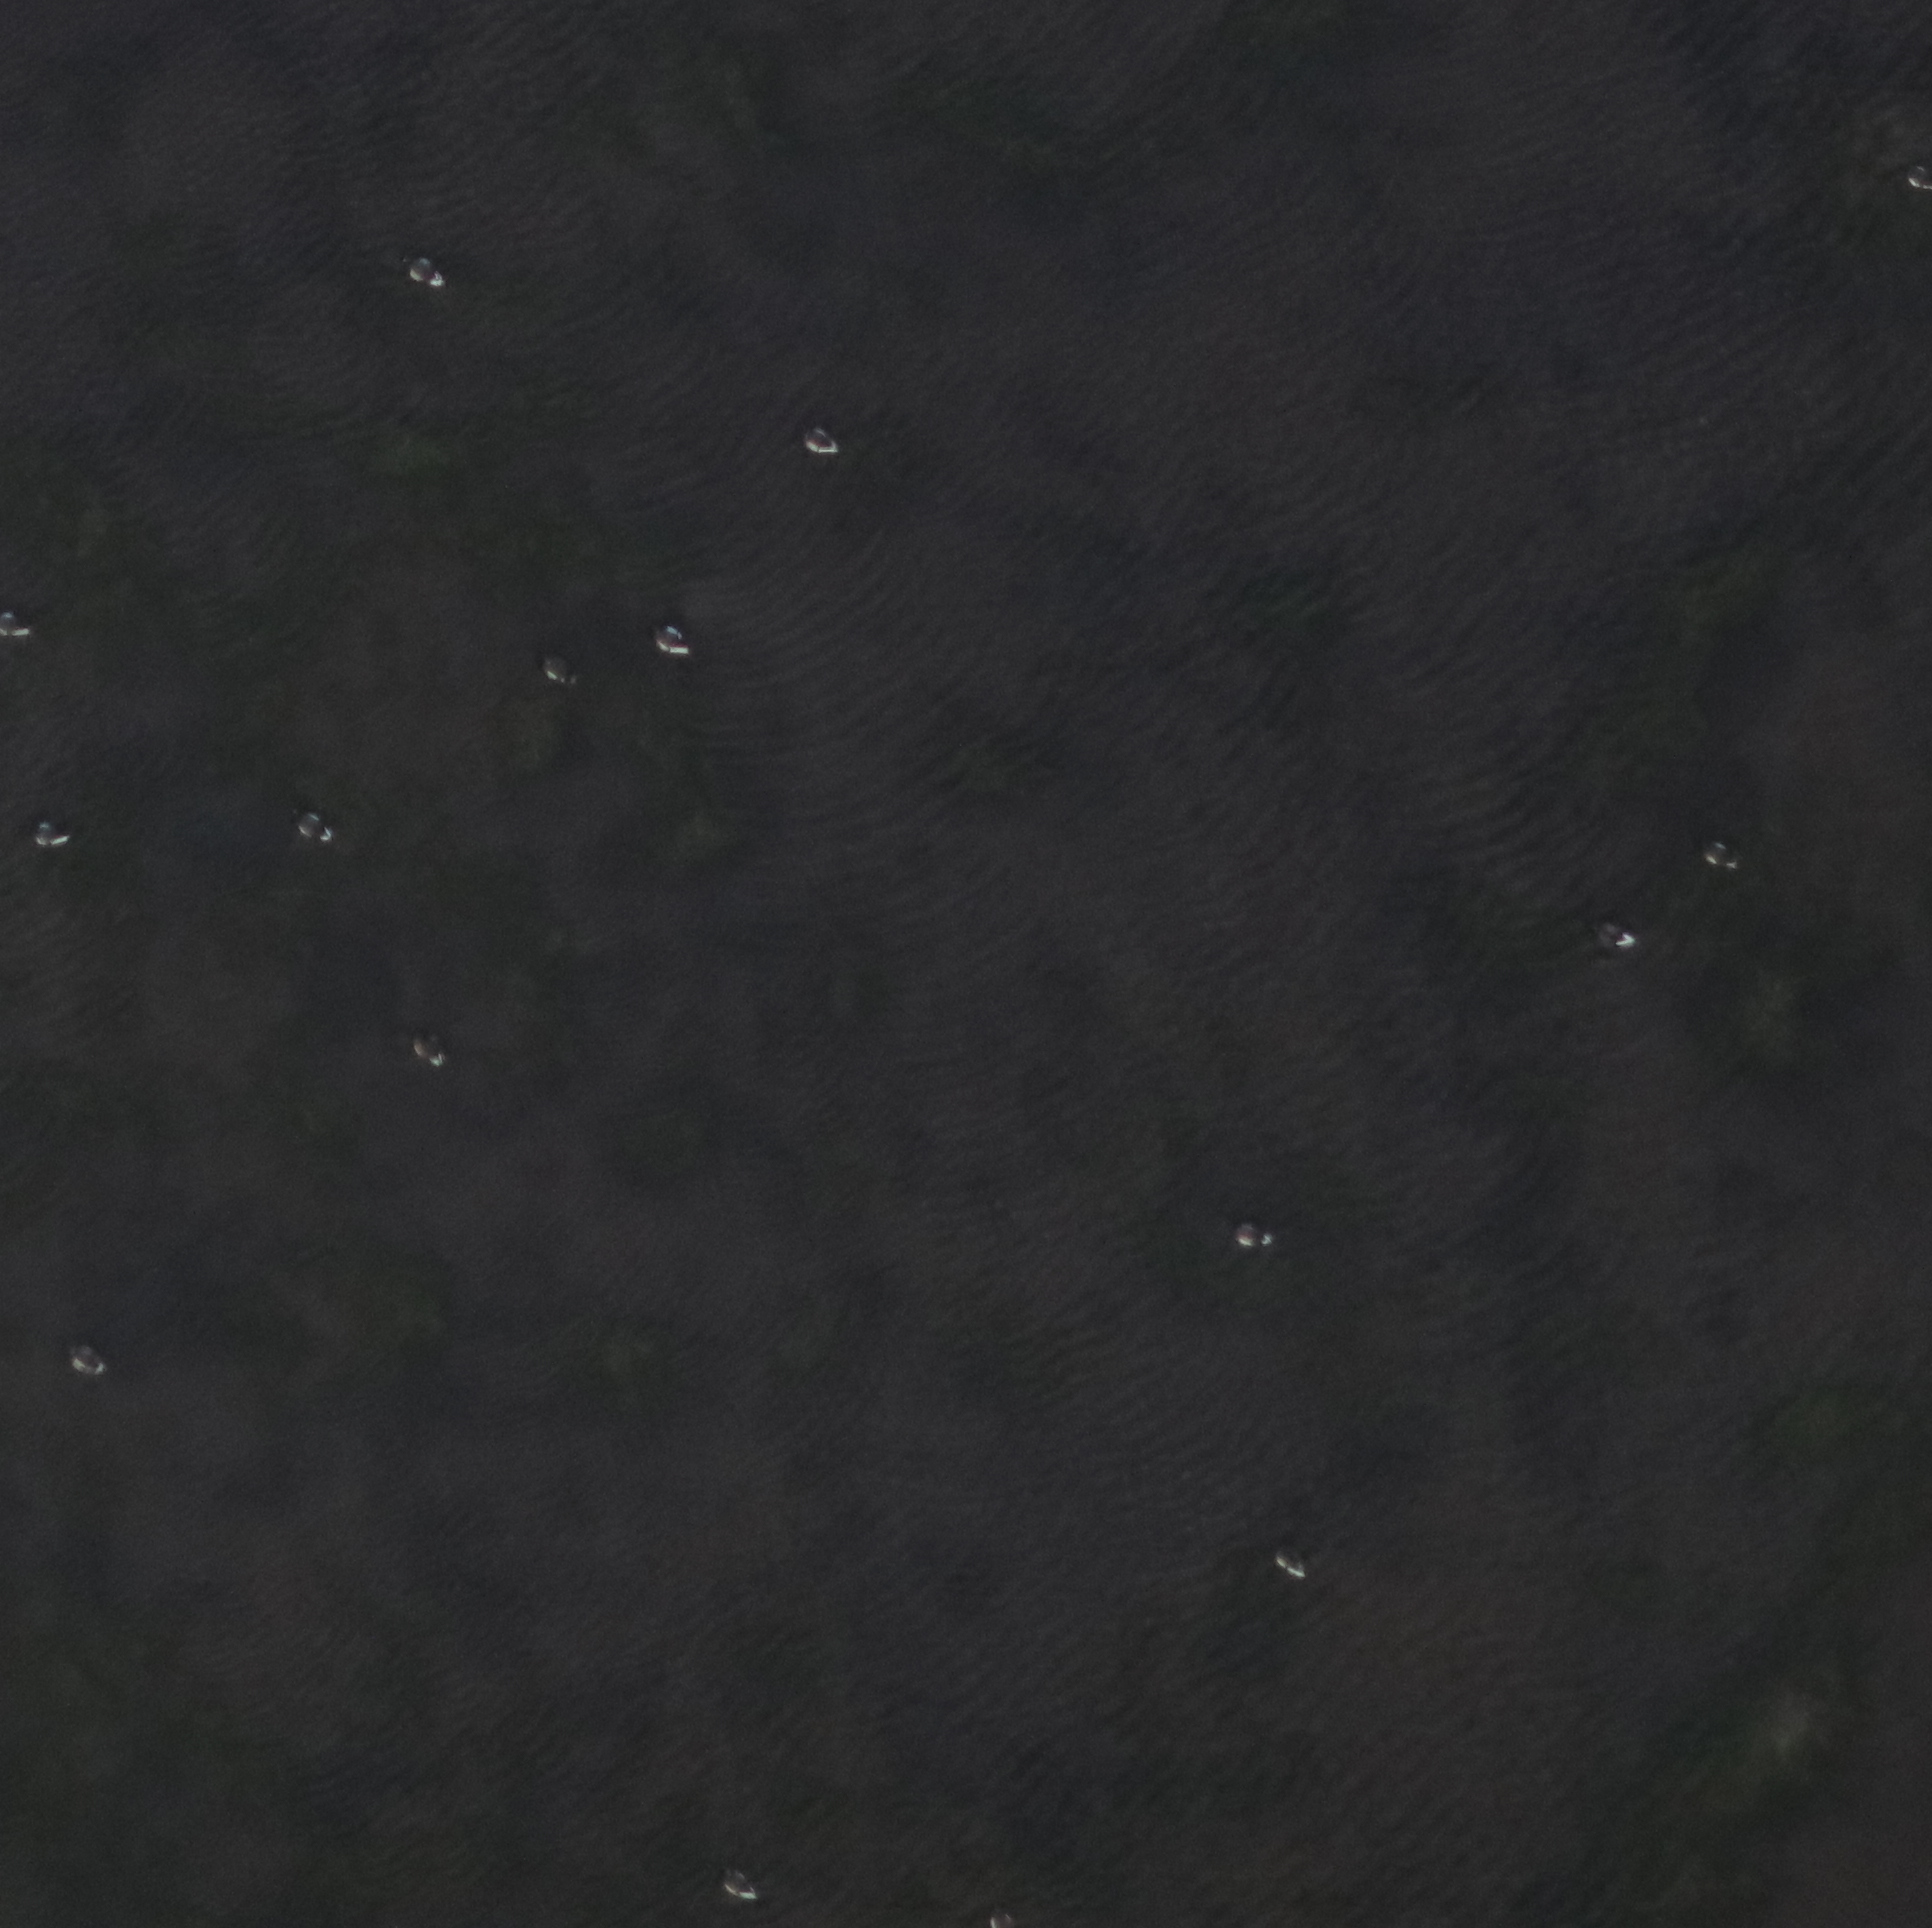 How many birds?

15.